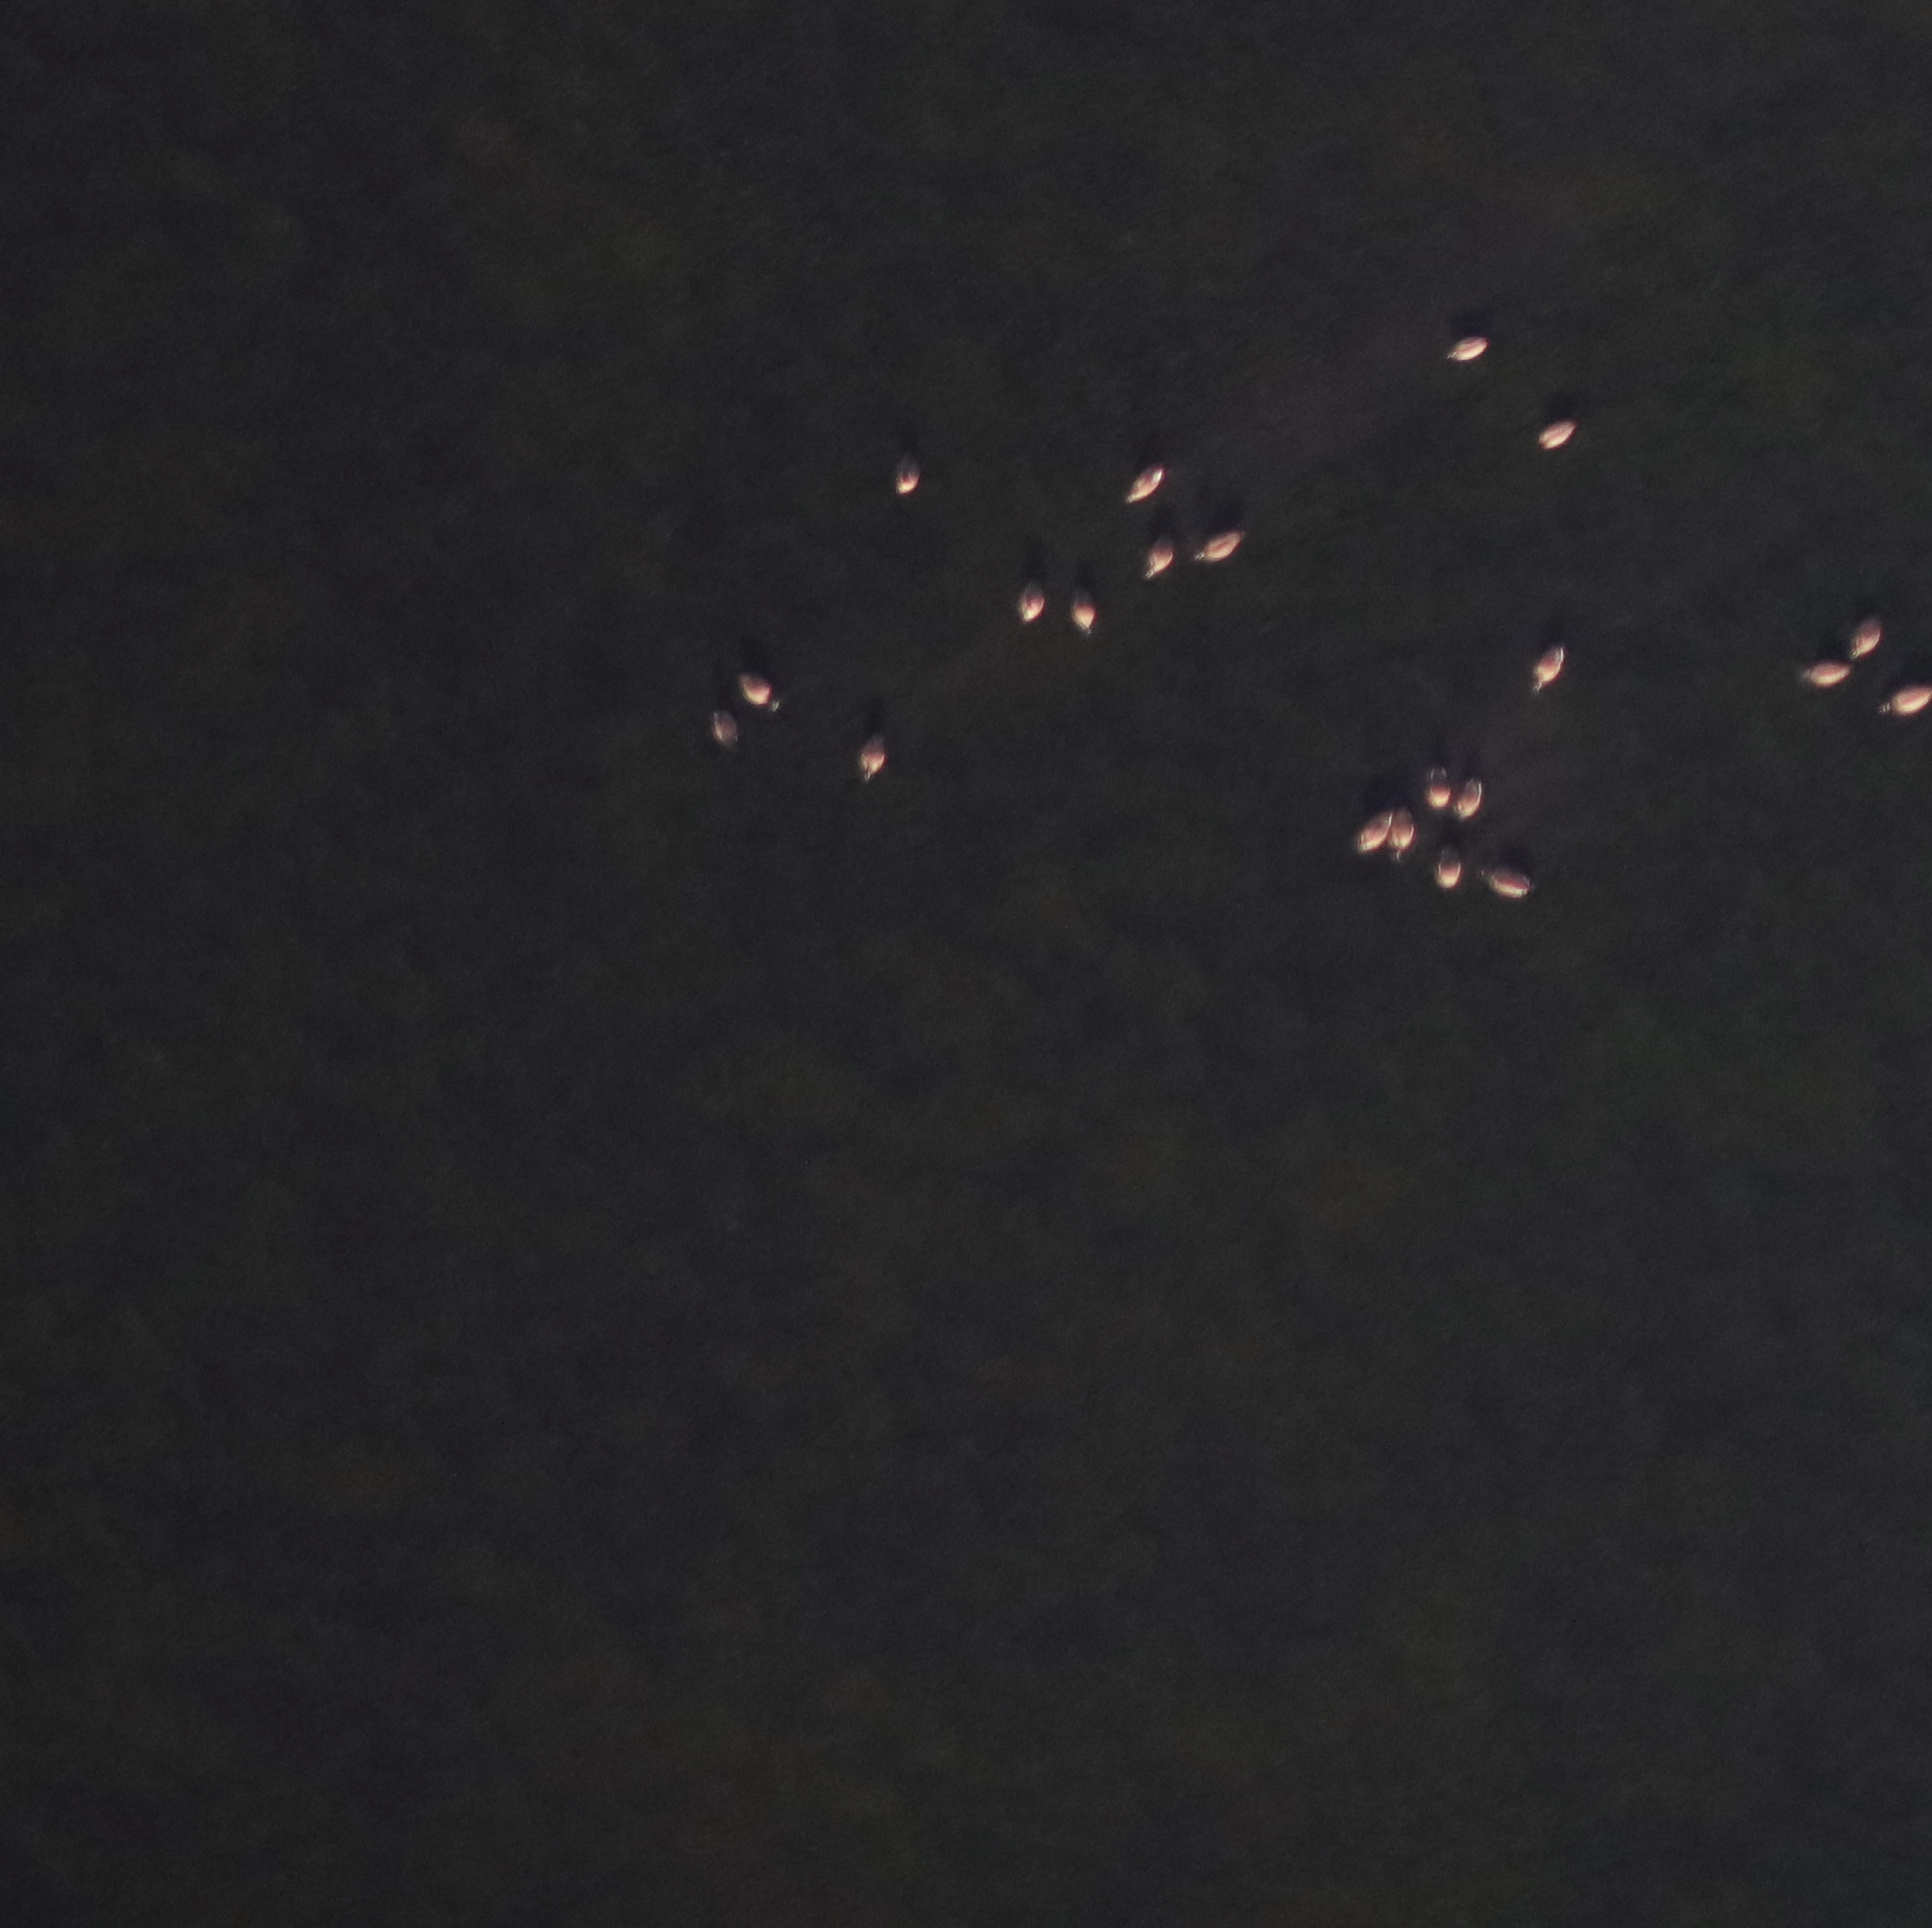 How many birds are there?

21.